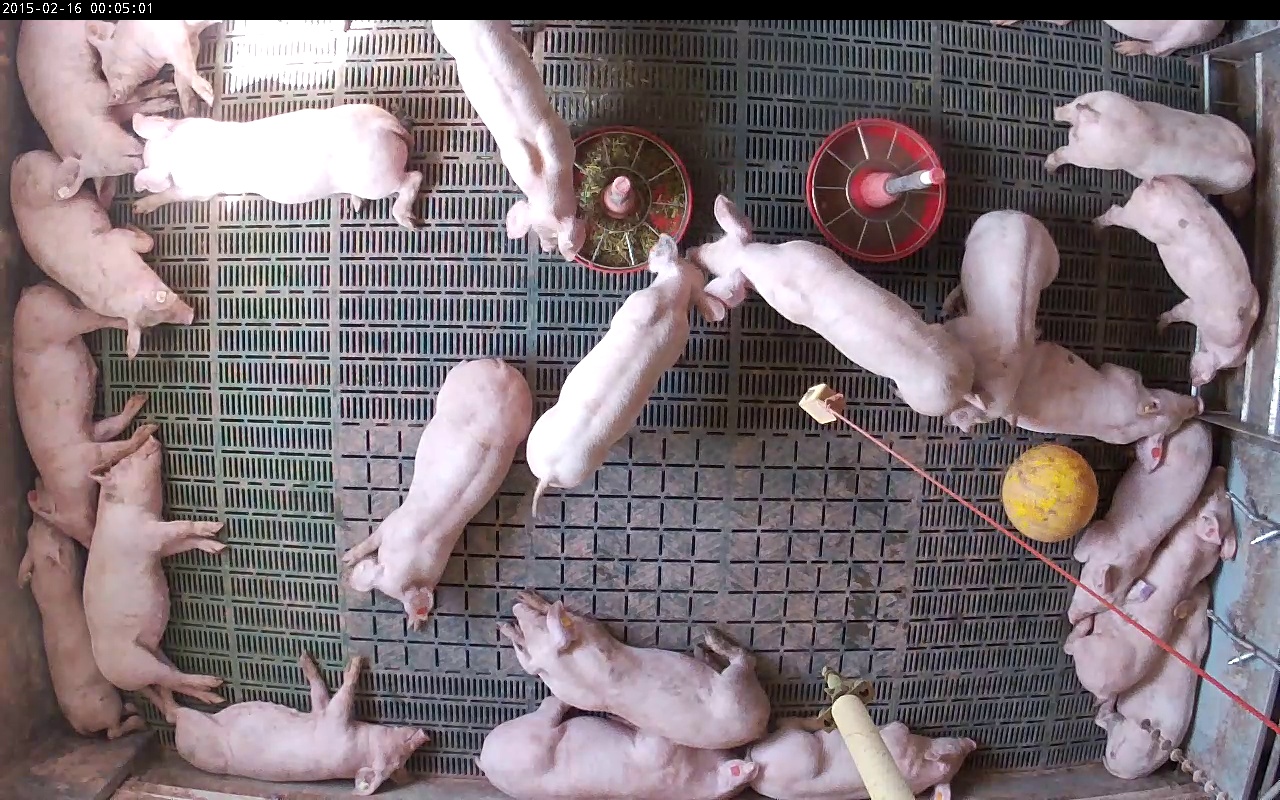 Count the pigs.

23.